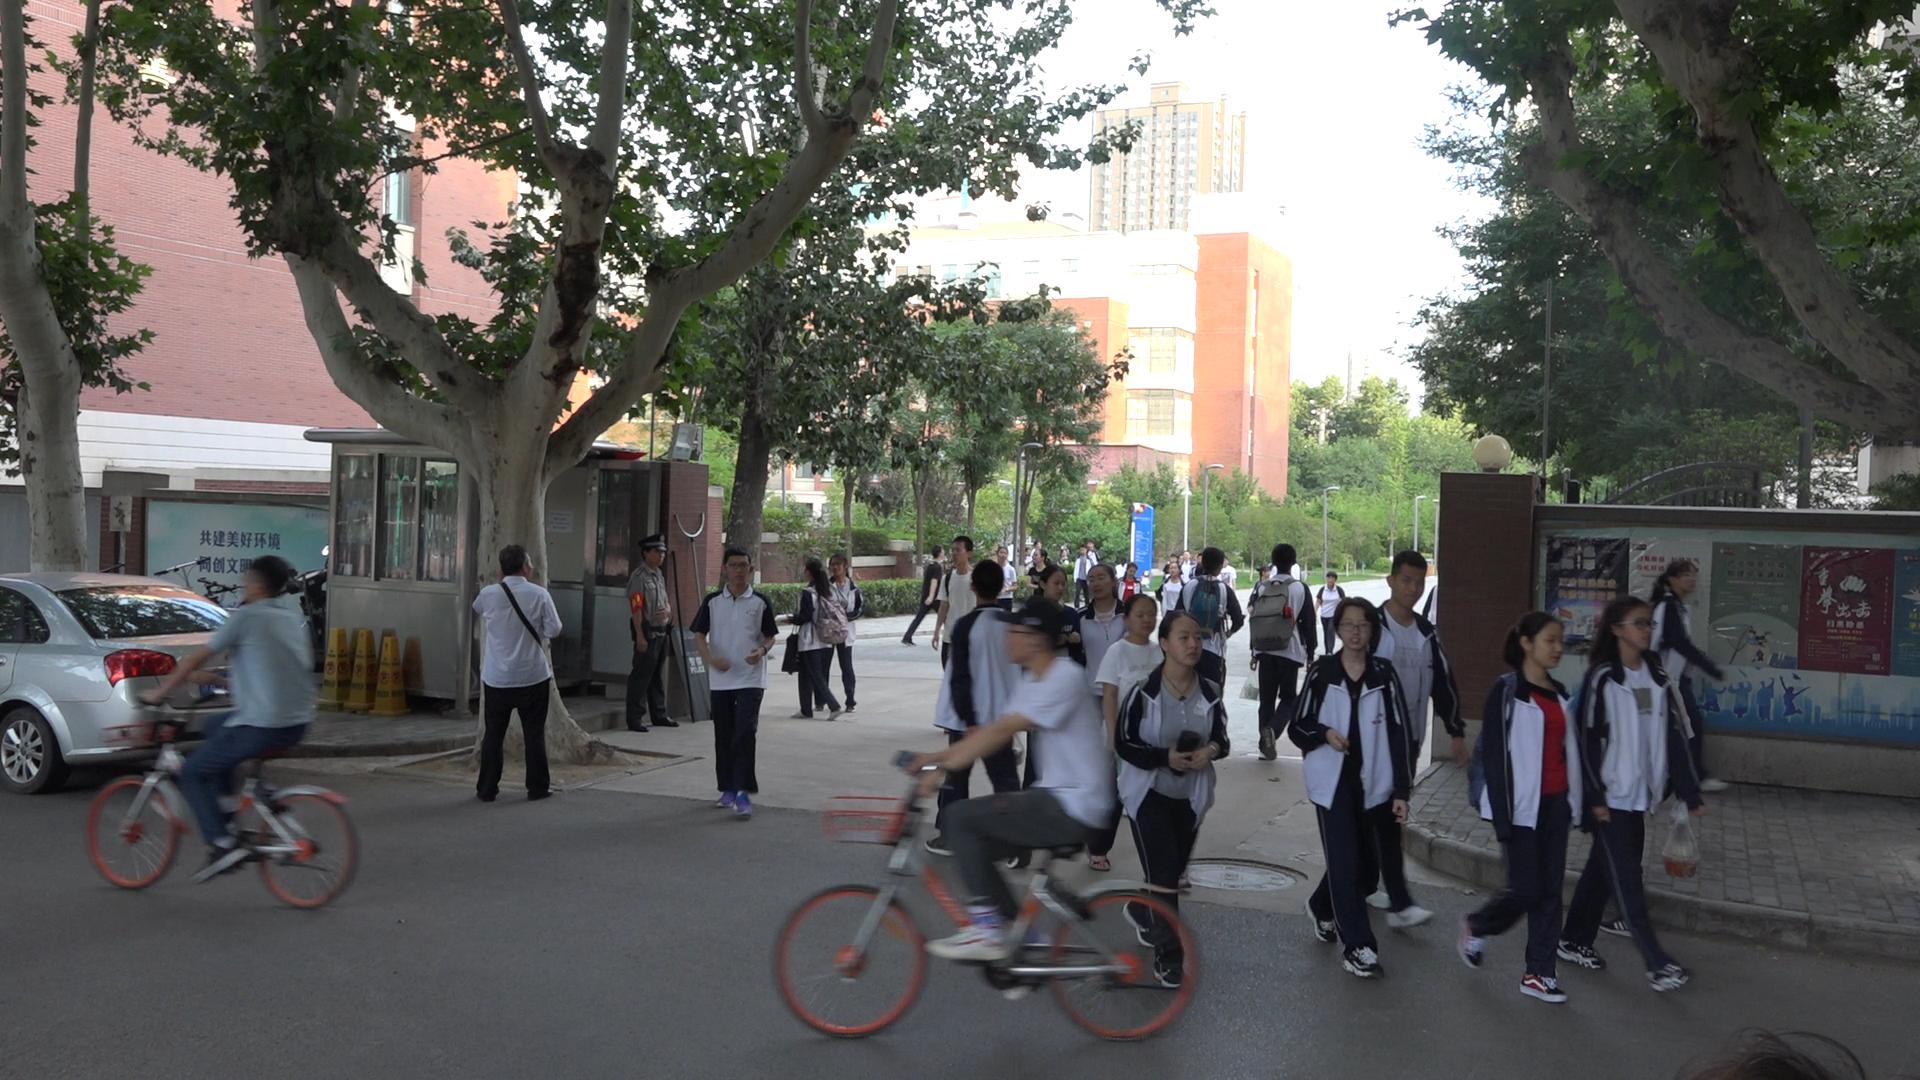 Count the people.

37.